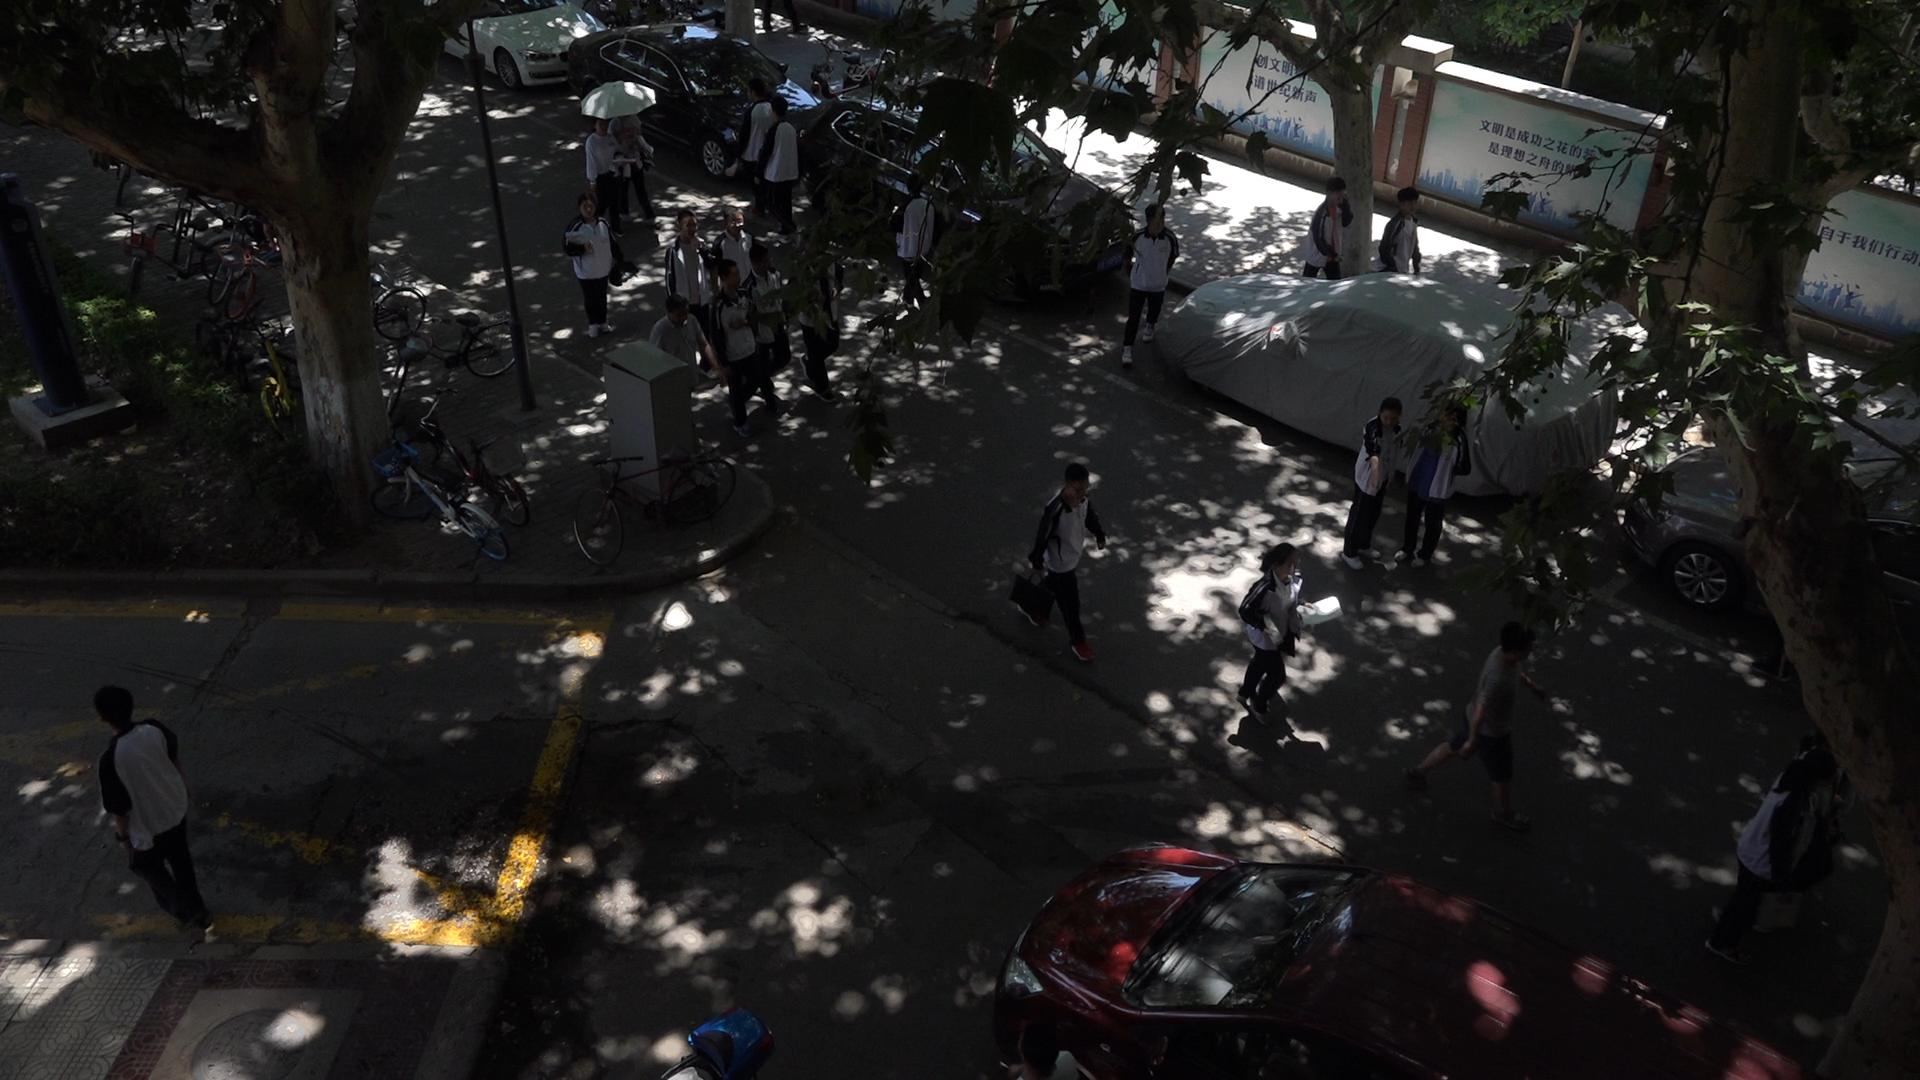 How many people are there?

22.